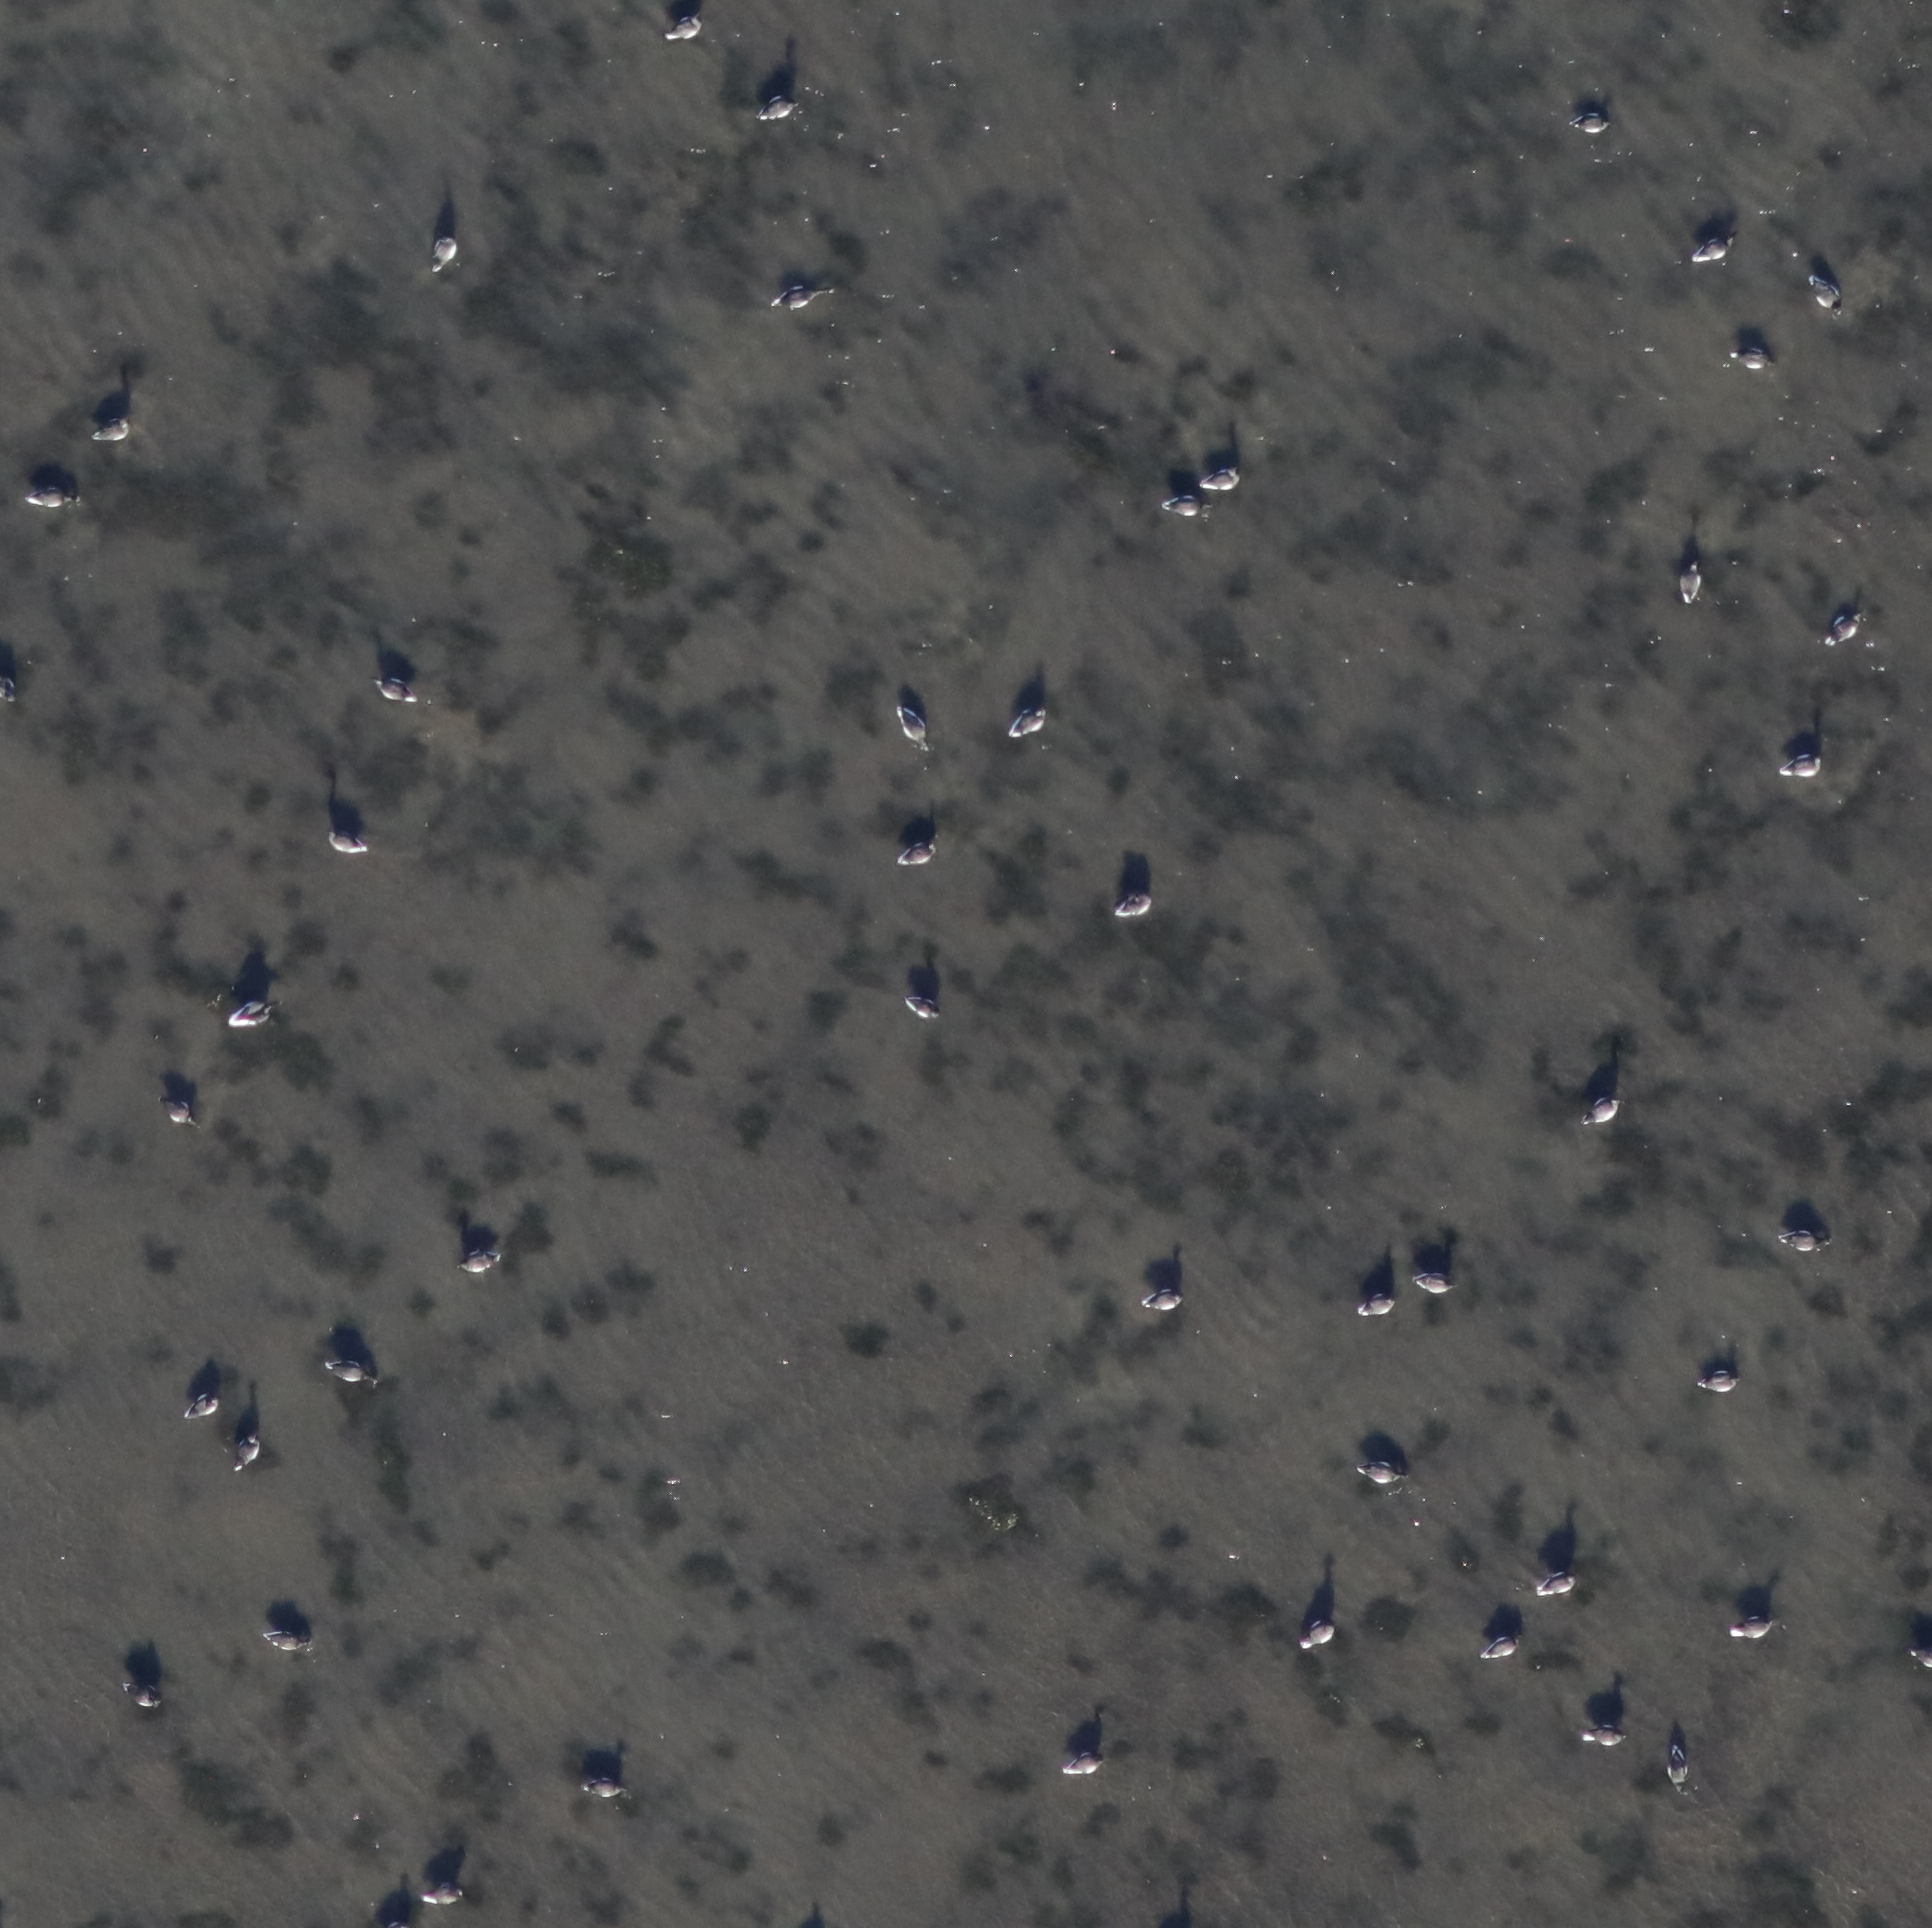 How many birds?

48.